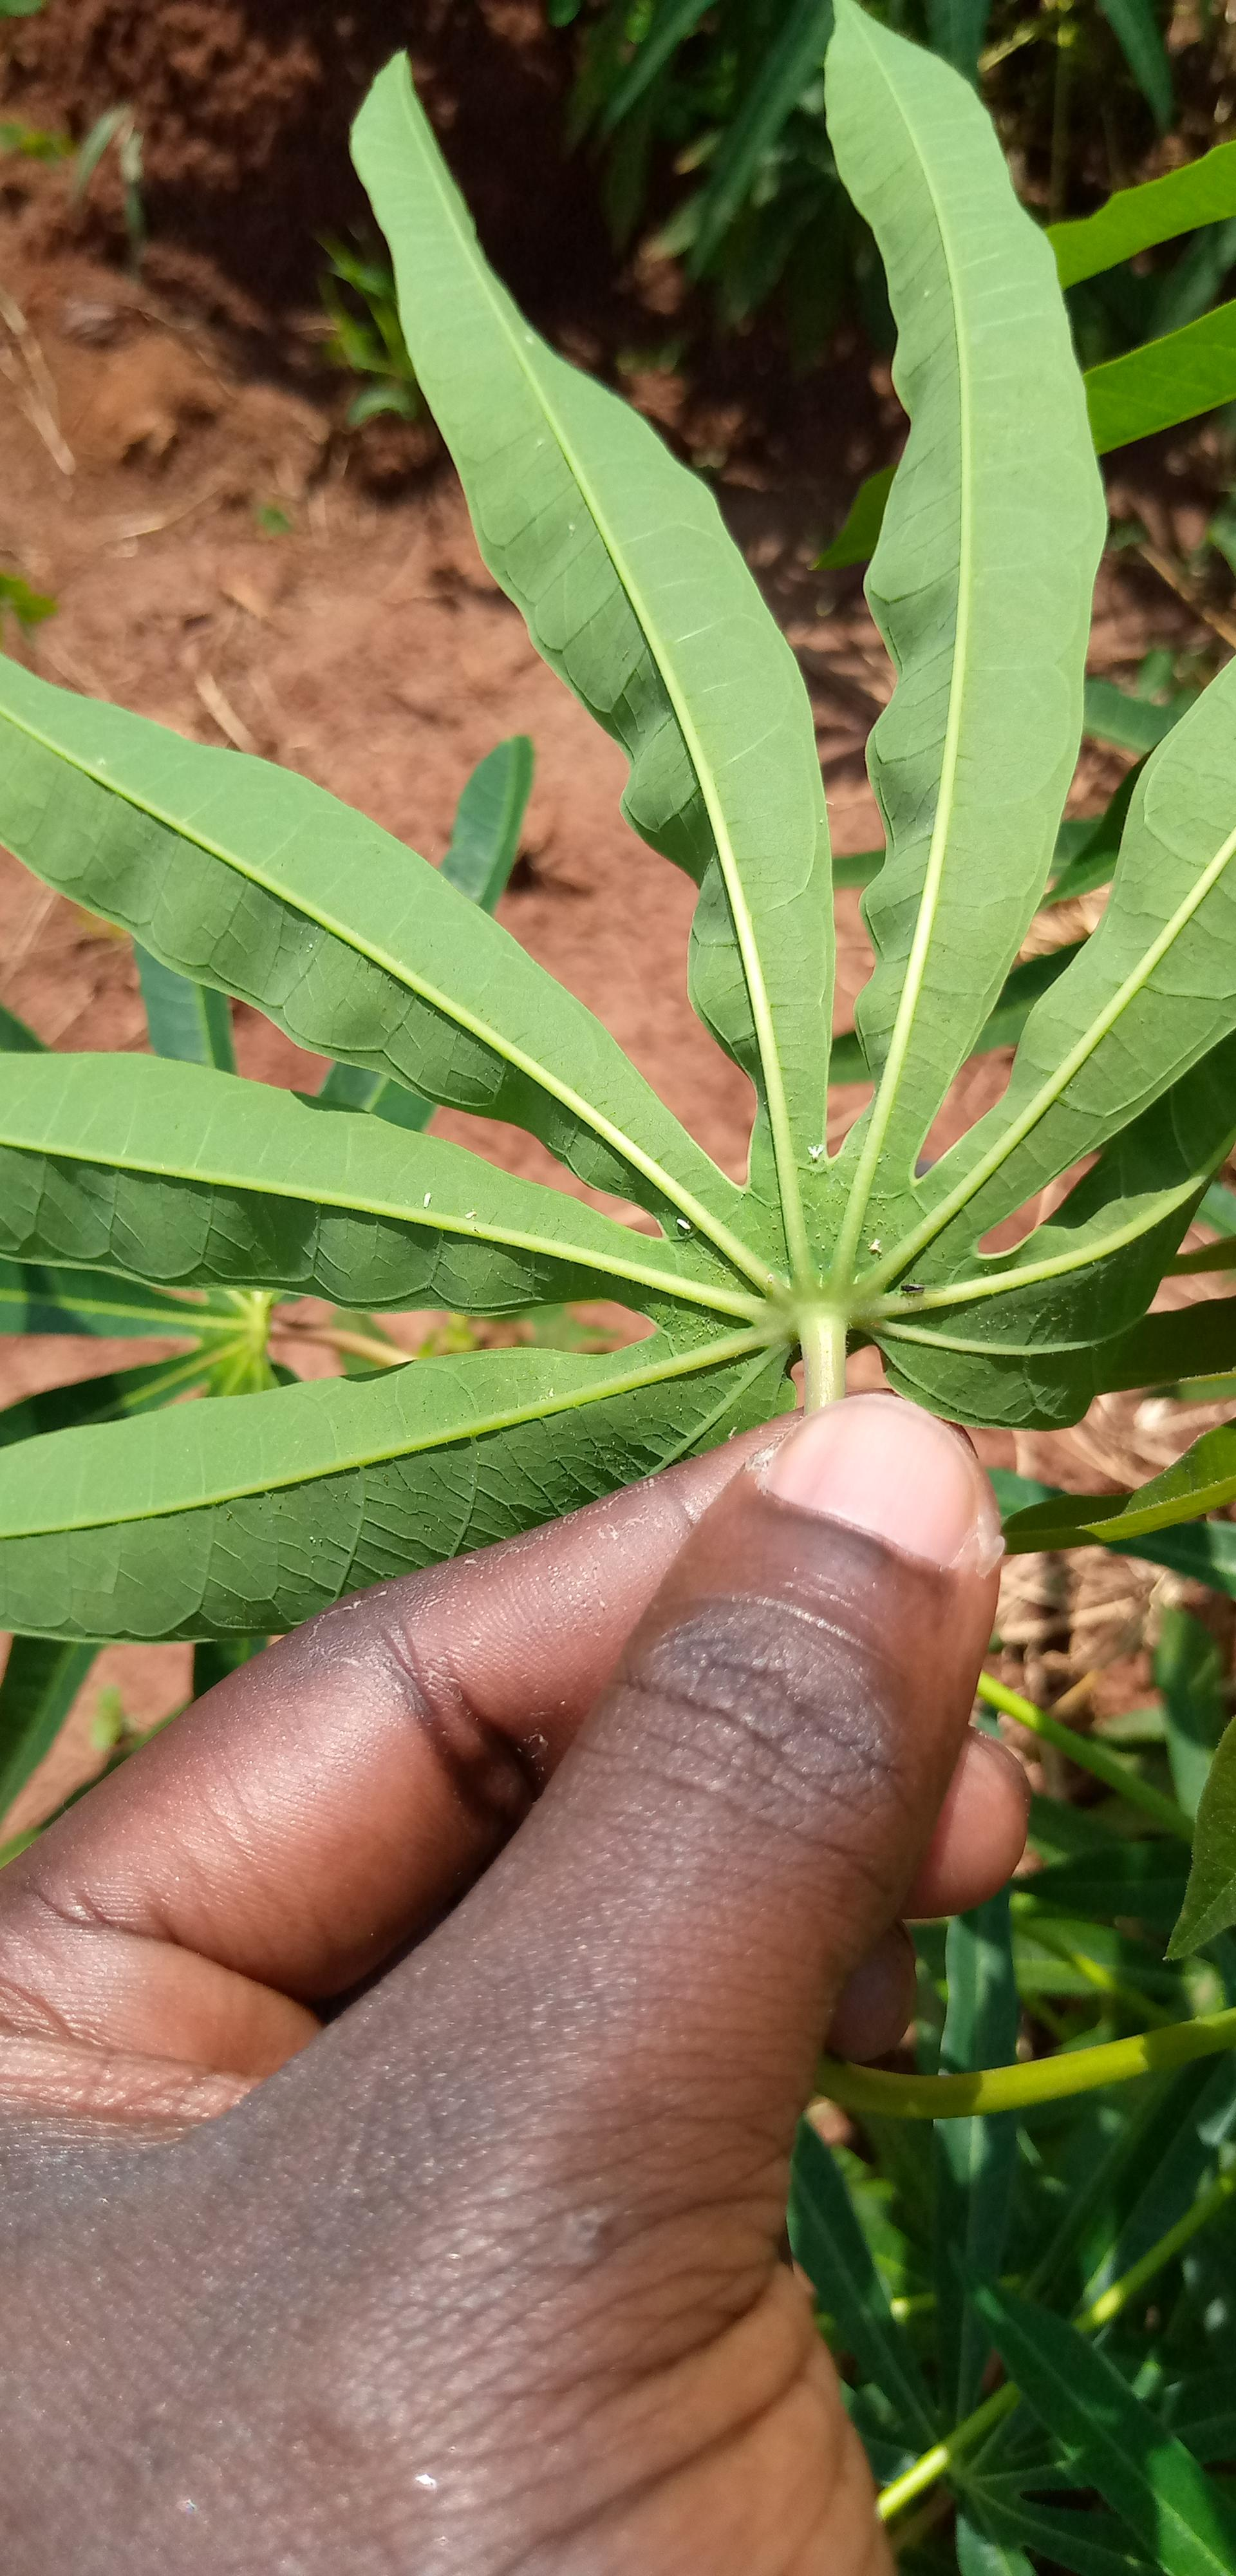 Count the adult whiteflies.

5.